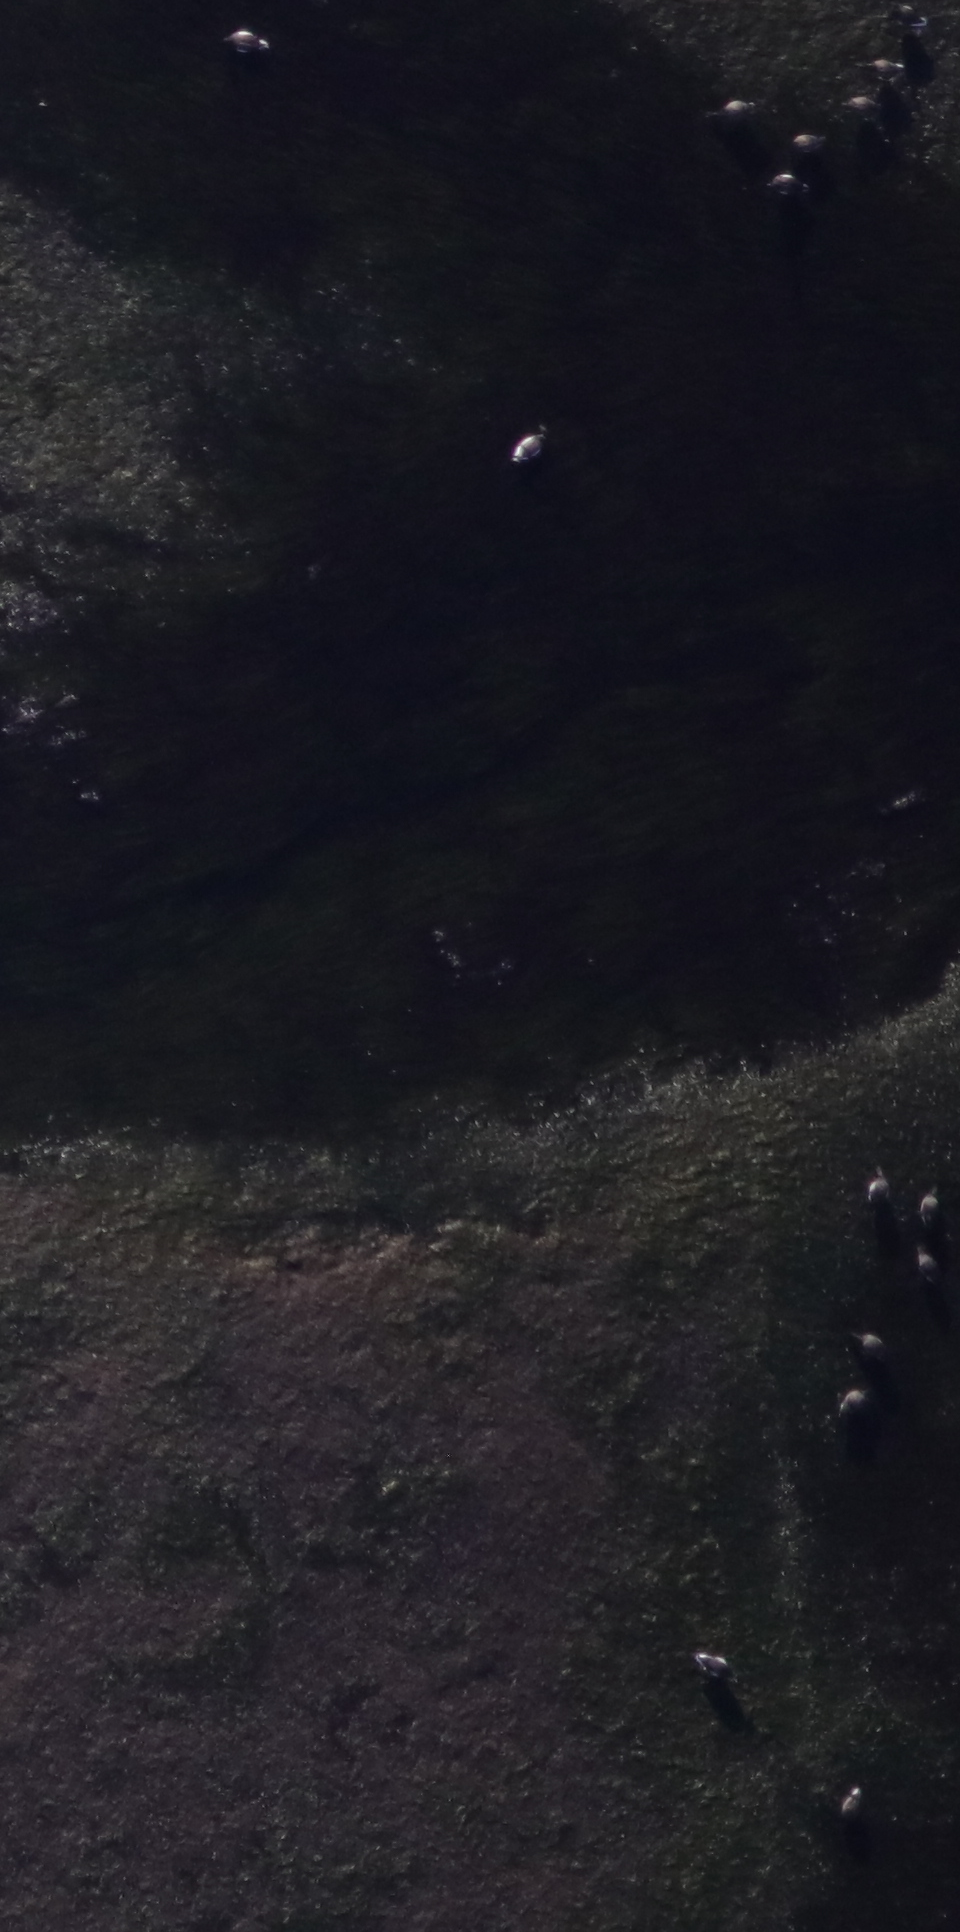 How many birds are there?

15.